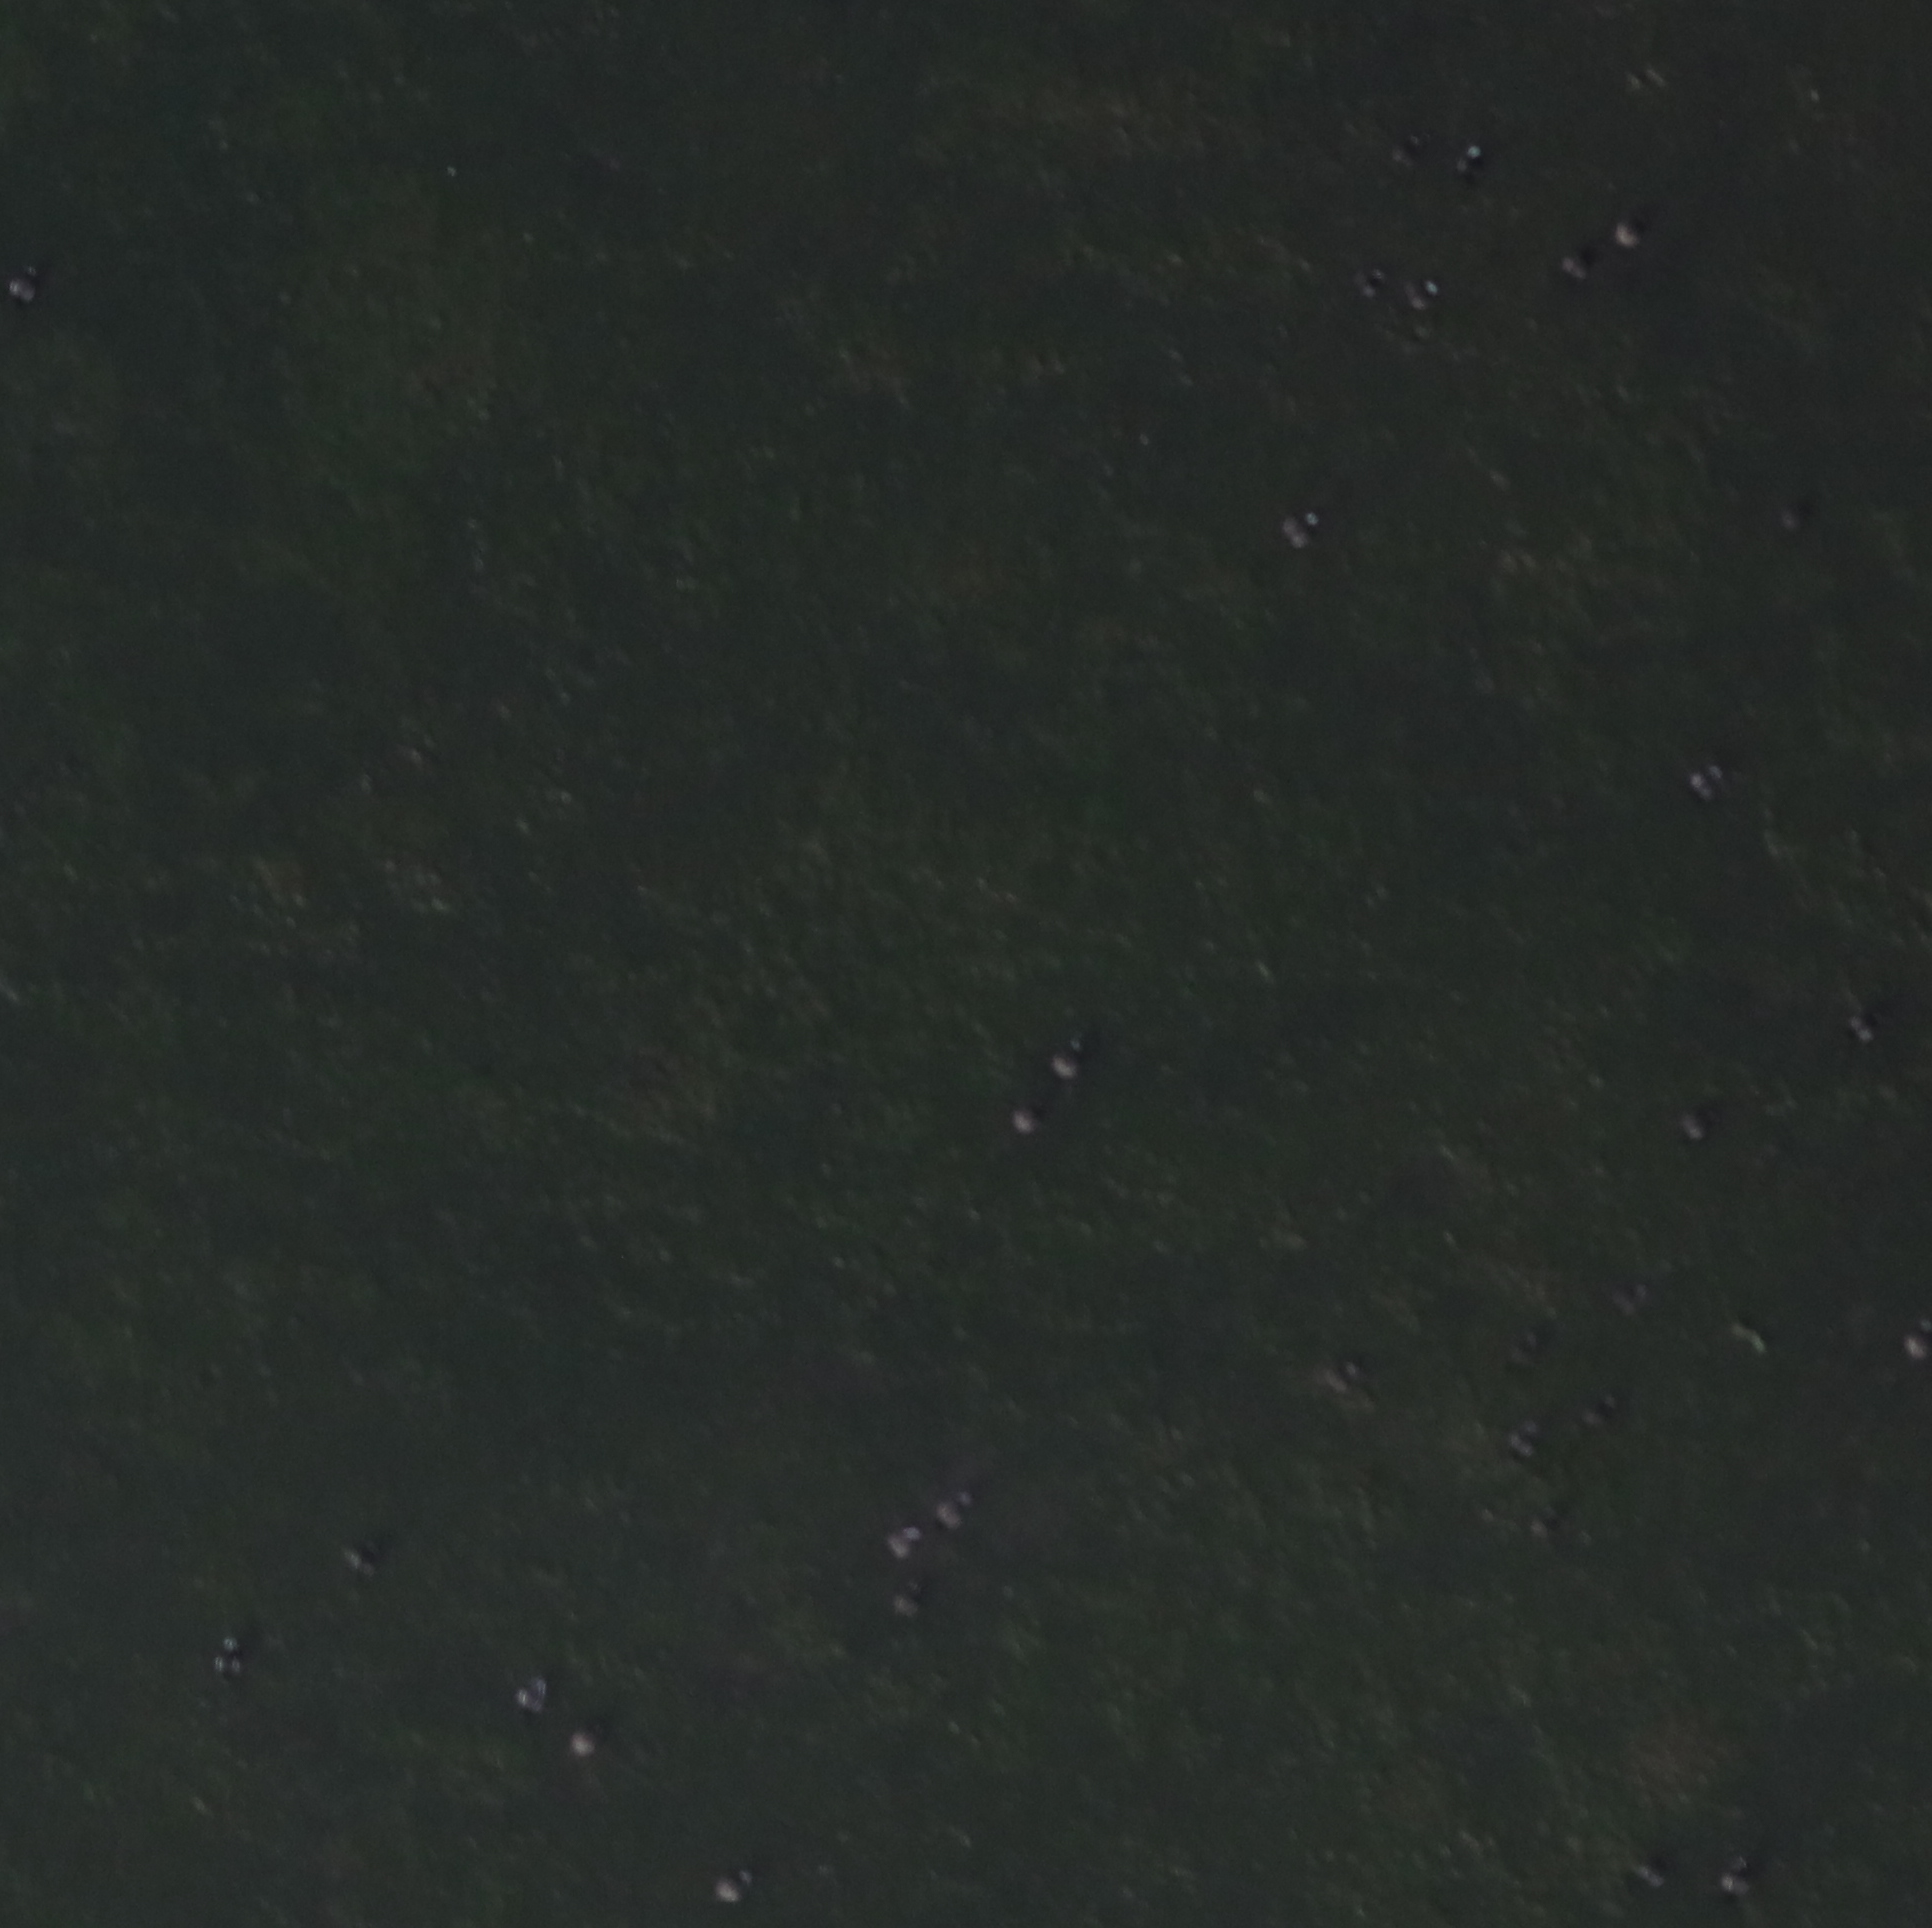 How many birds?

28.